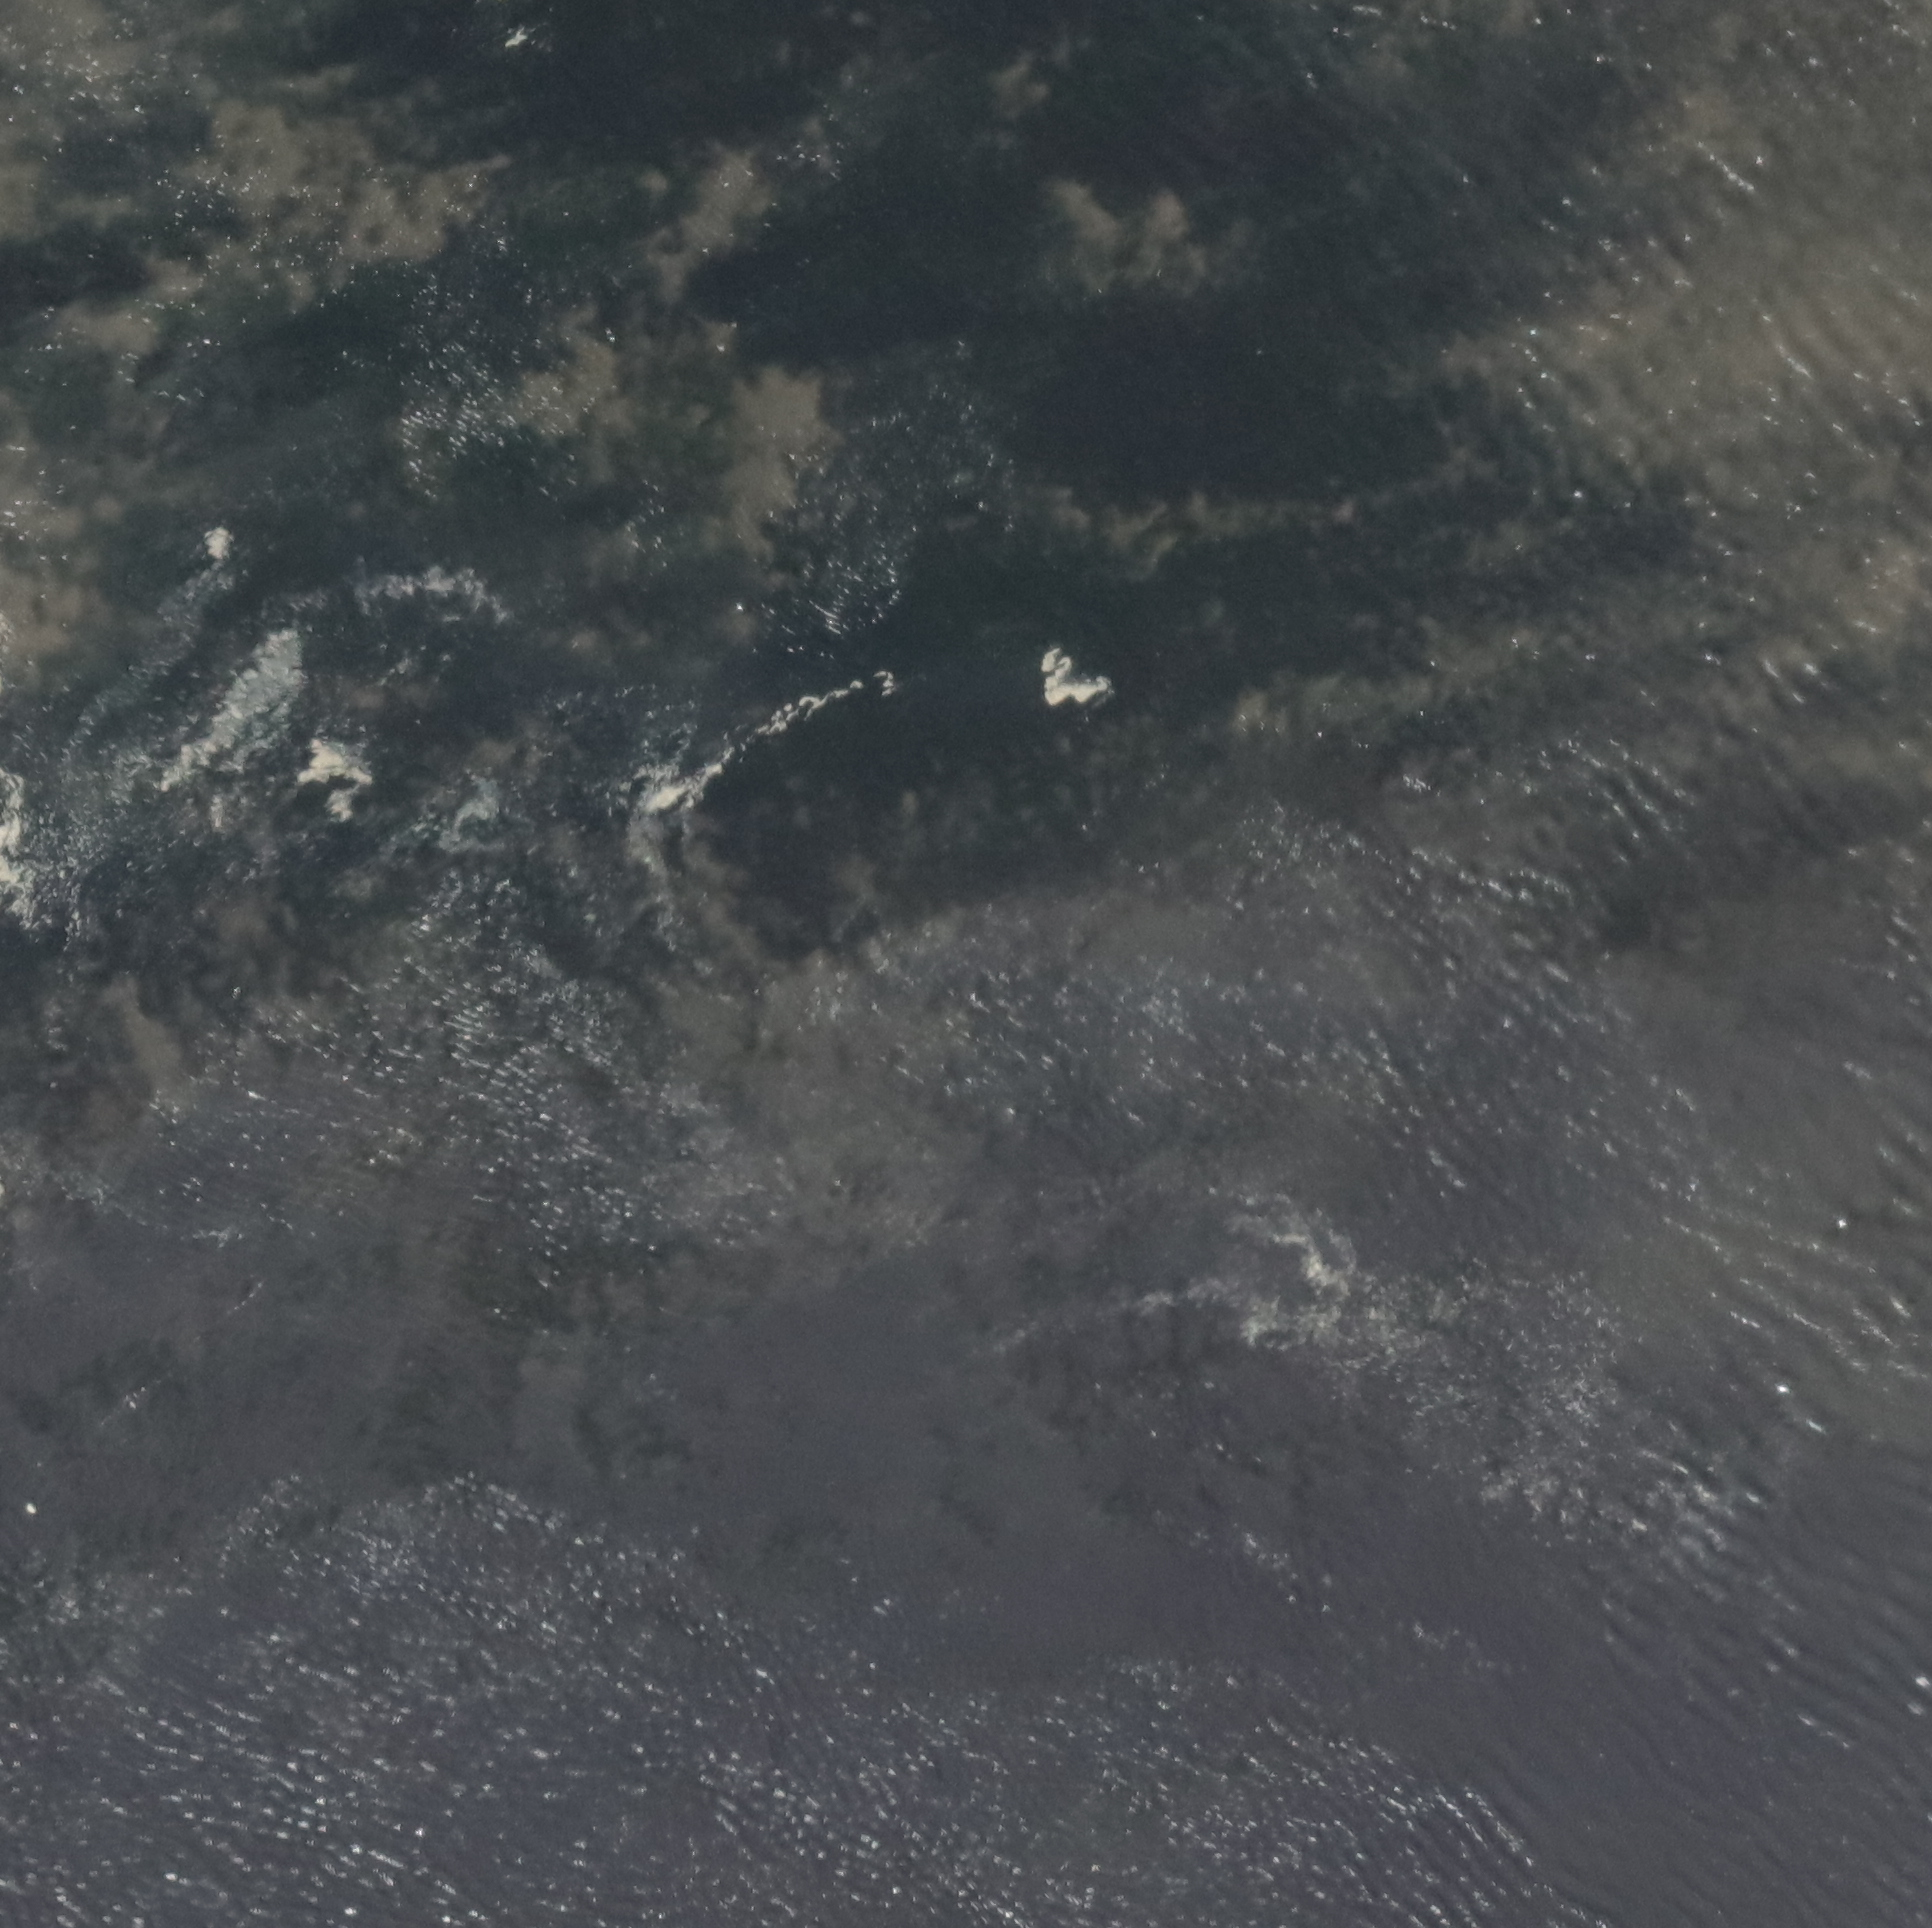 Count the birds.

0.